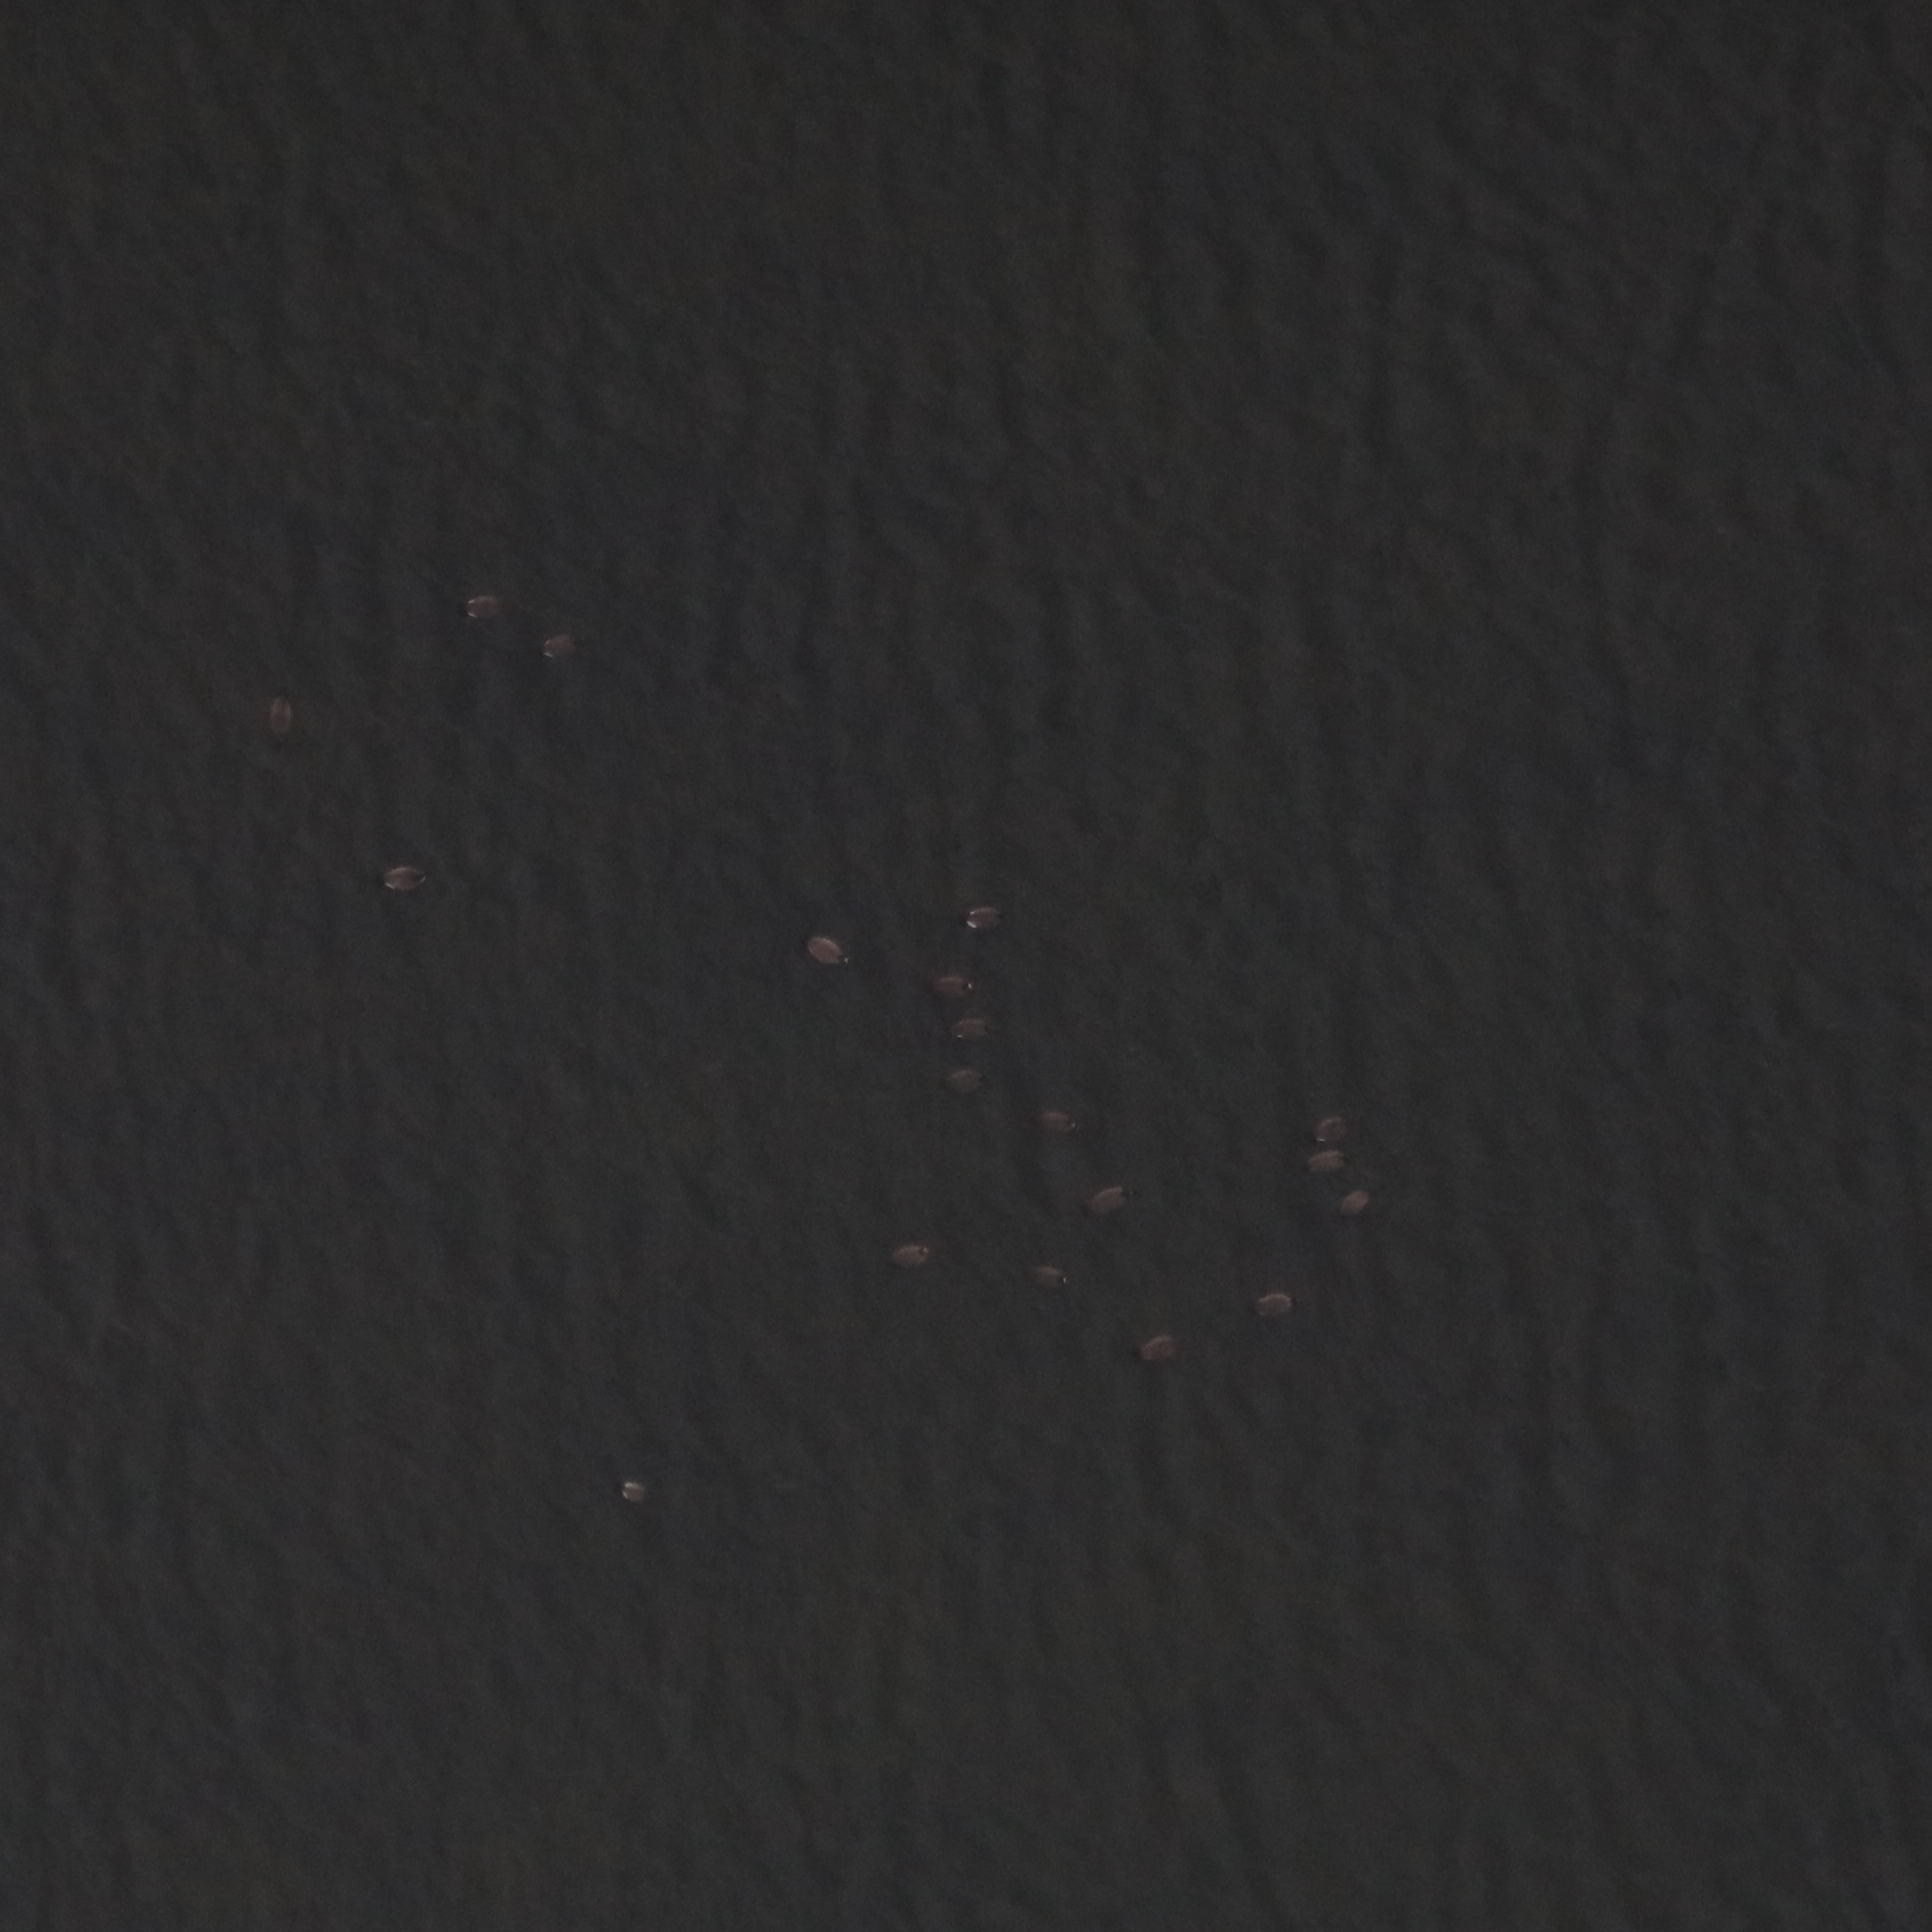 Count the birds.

19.